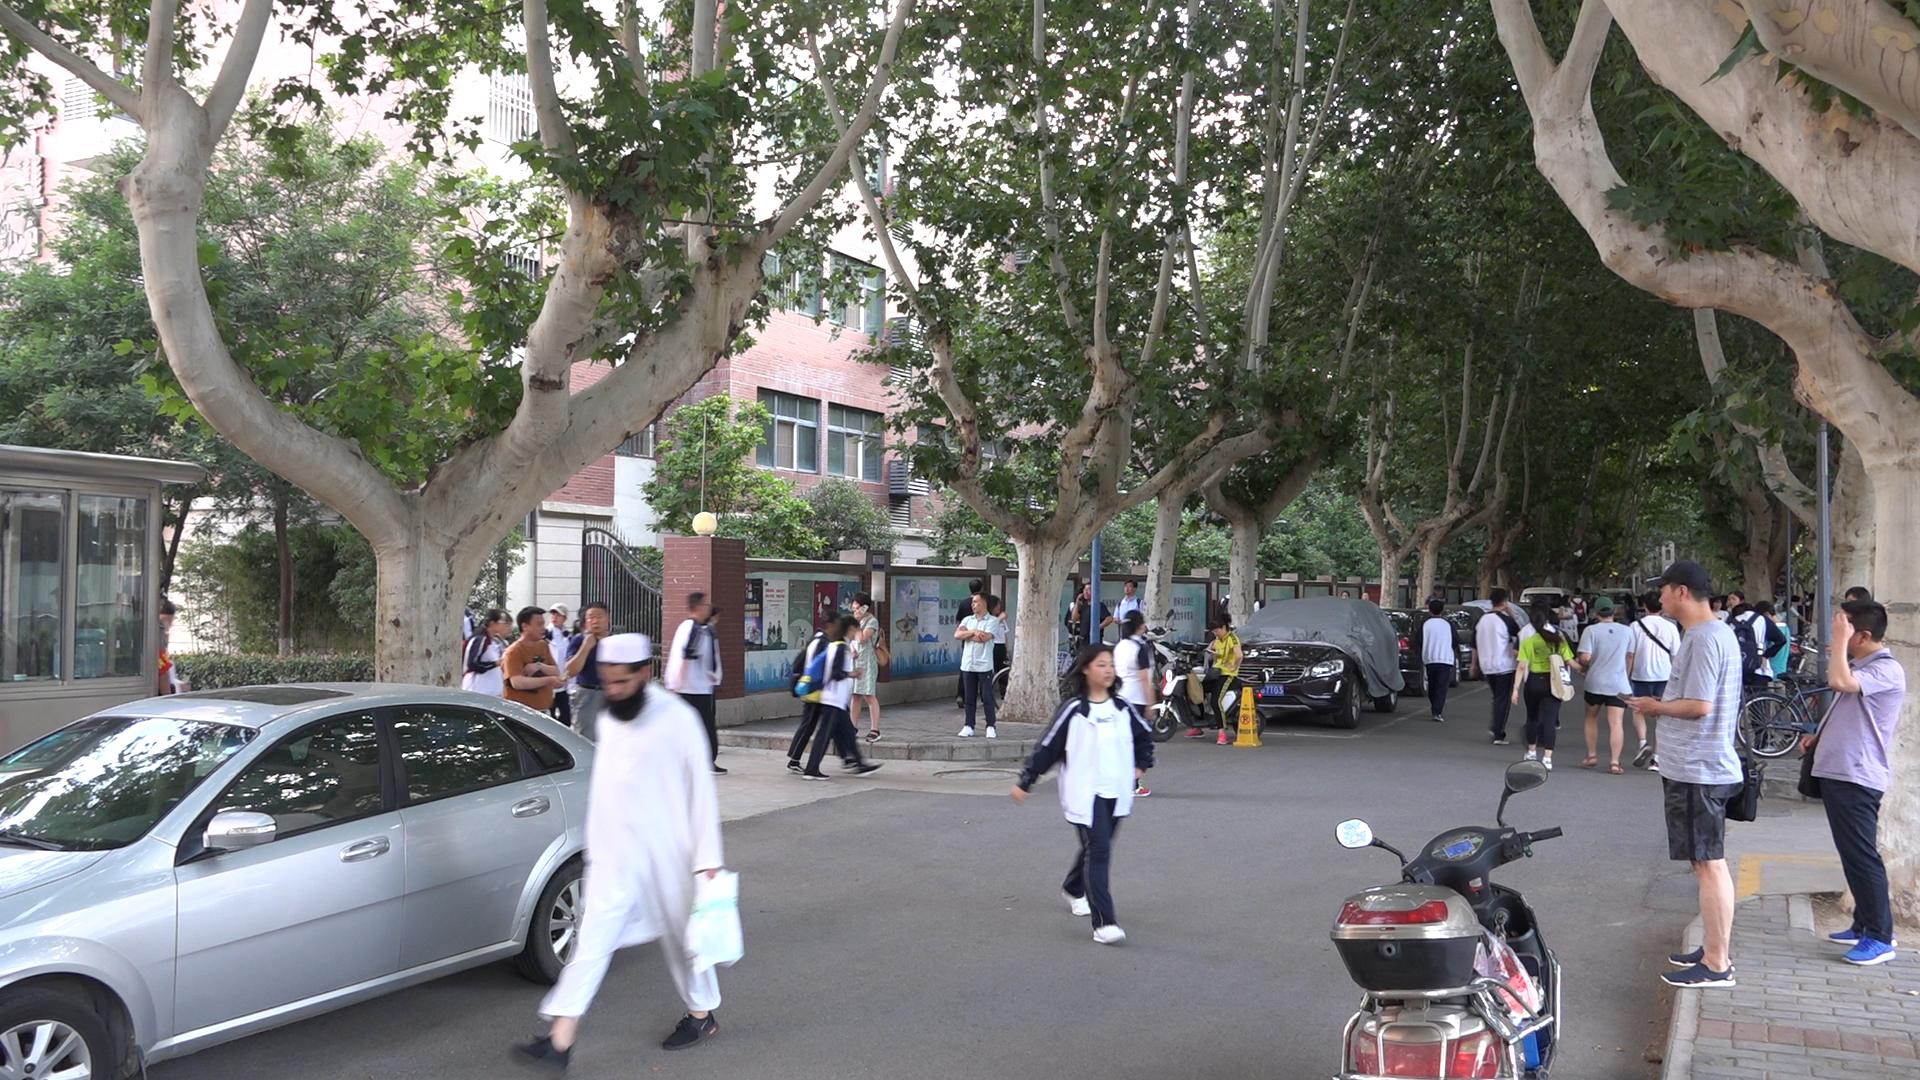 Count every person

44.